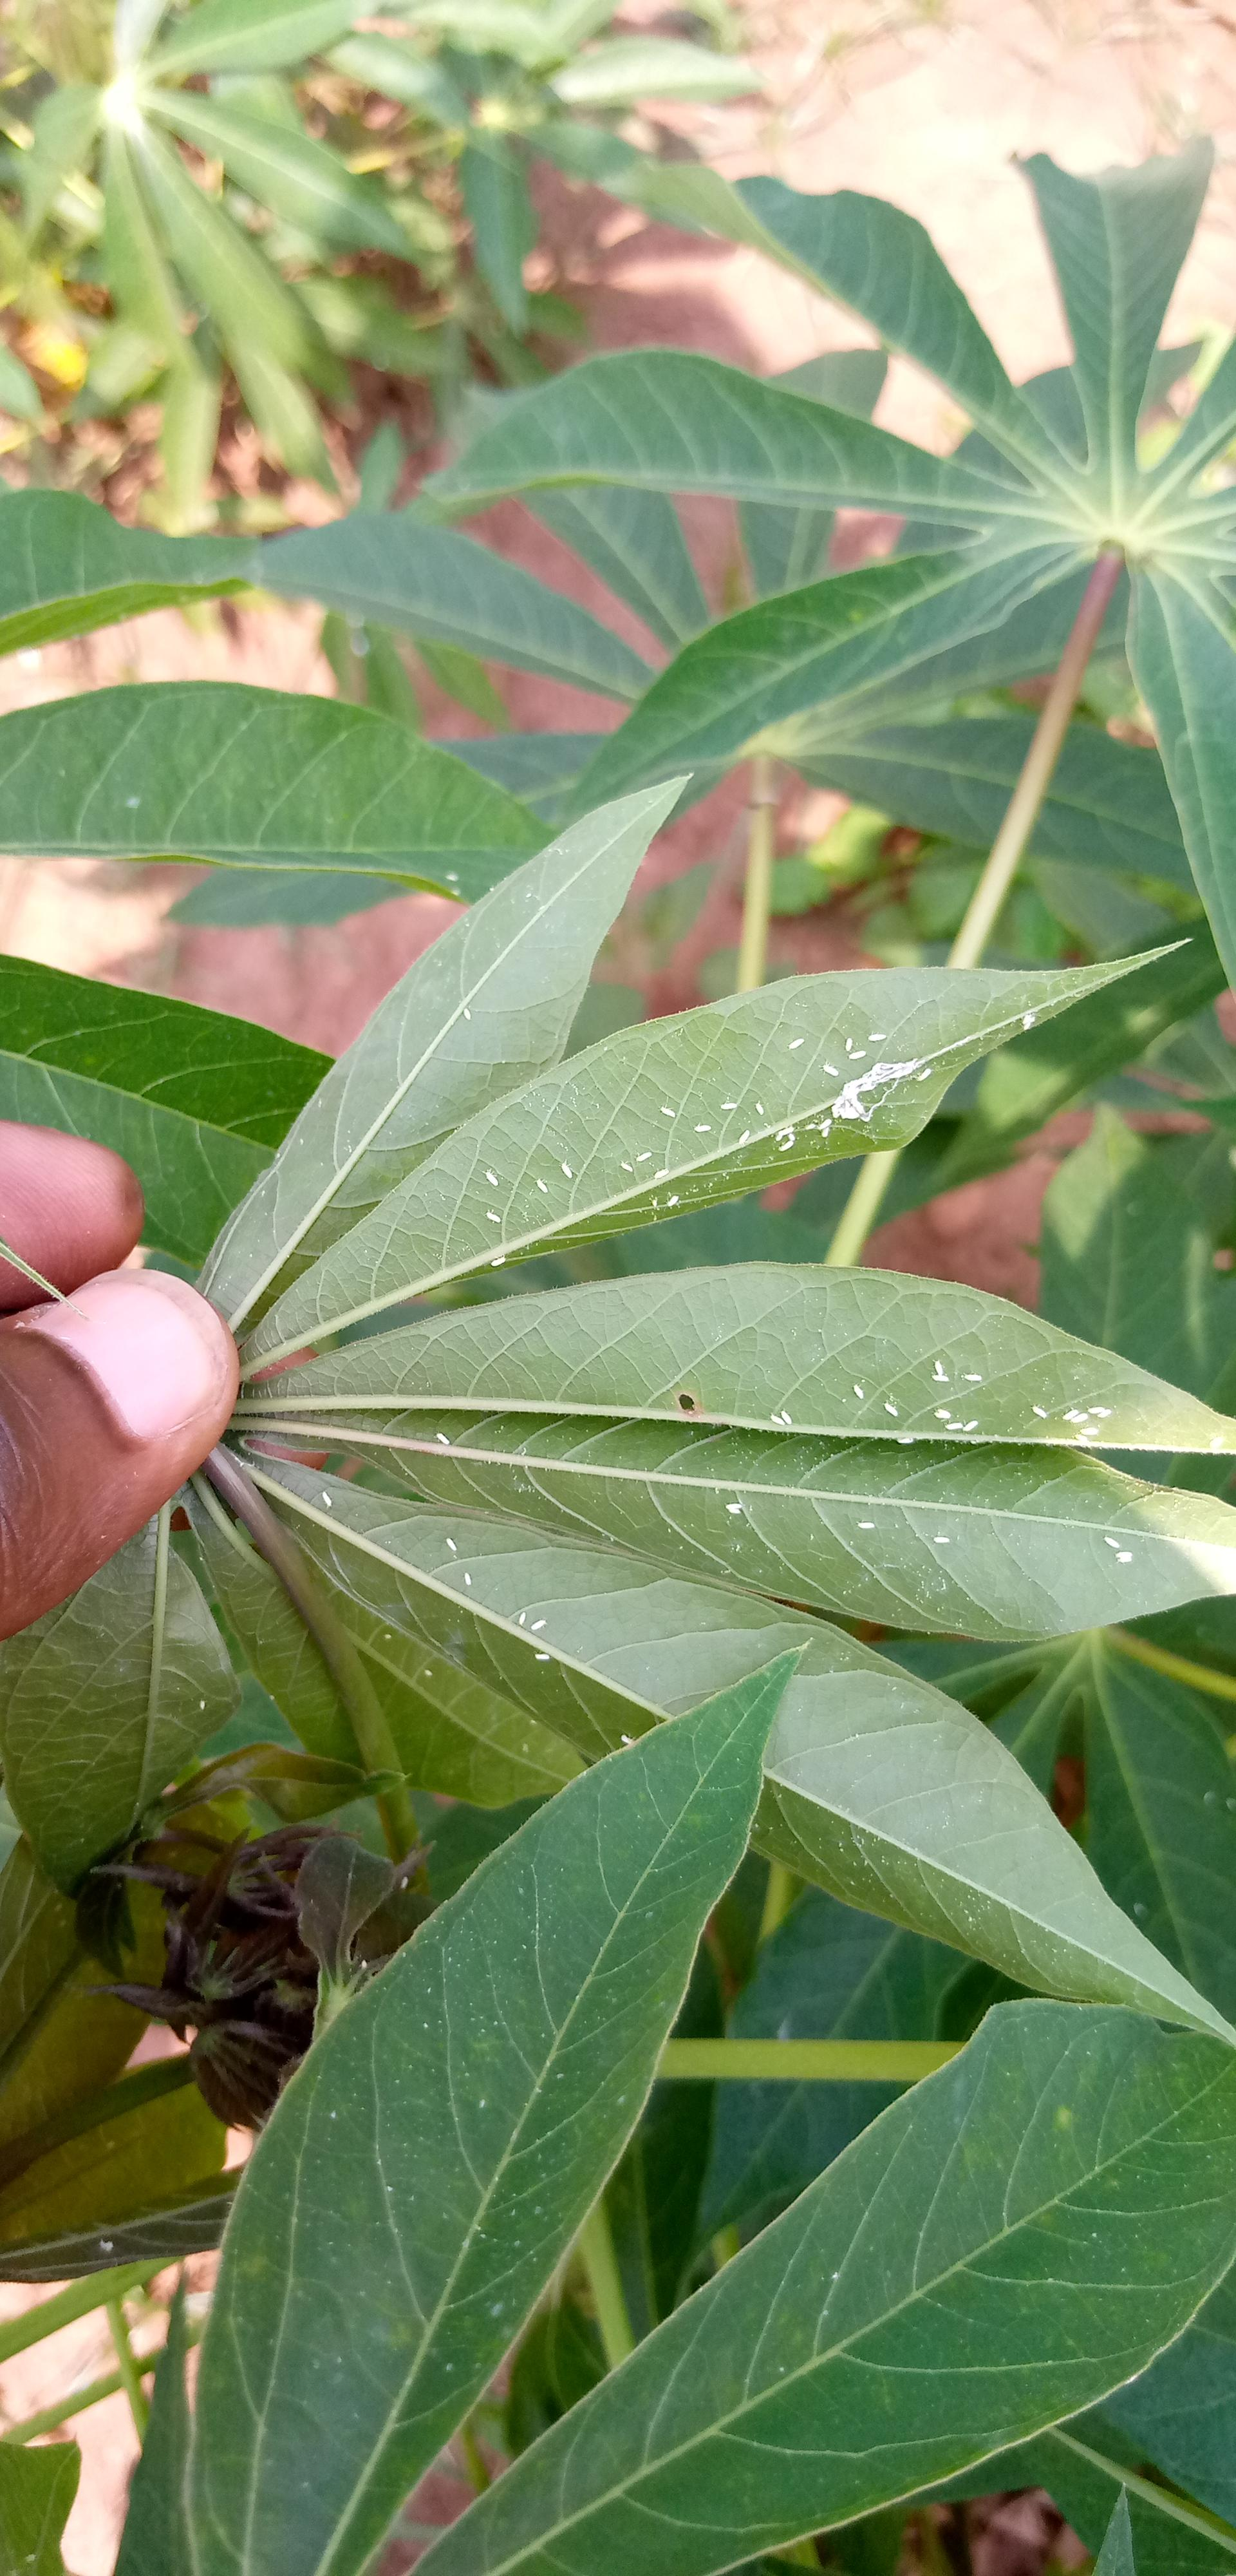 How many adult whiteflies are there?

60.